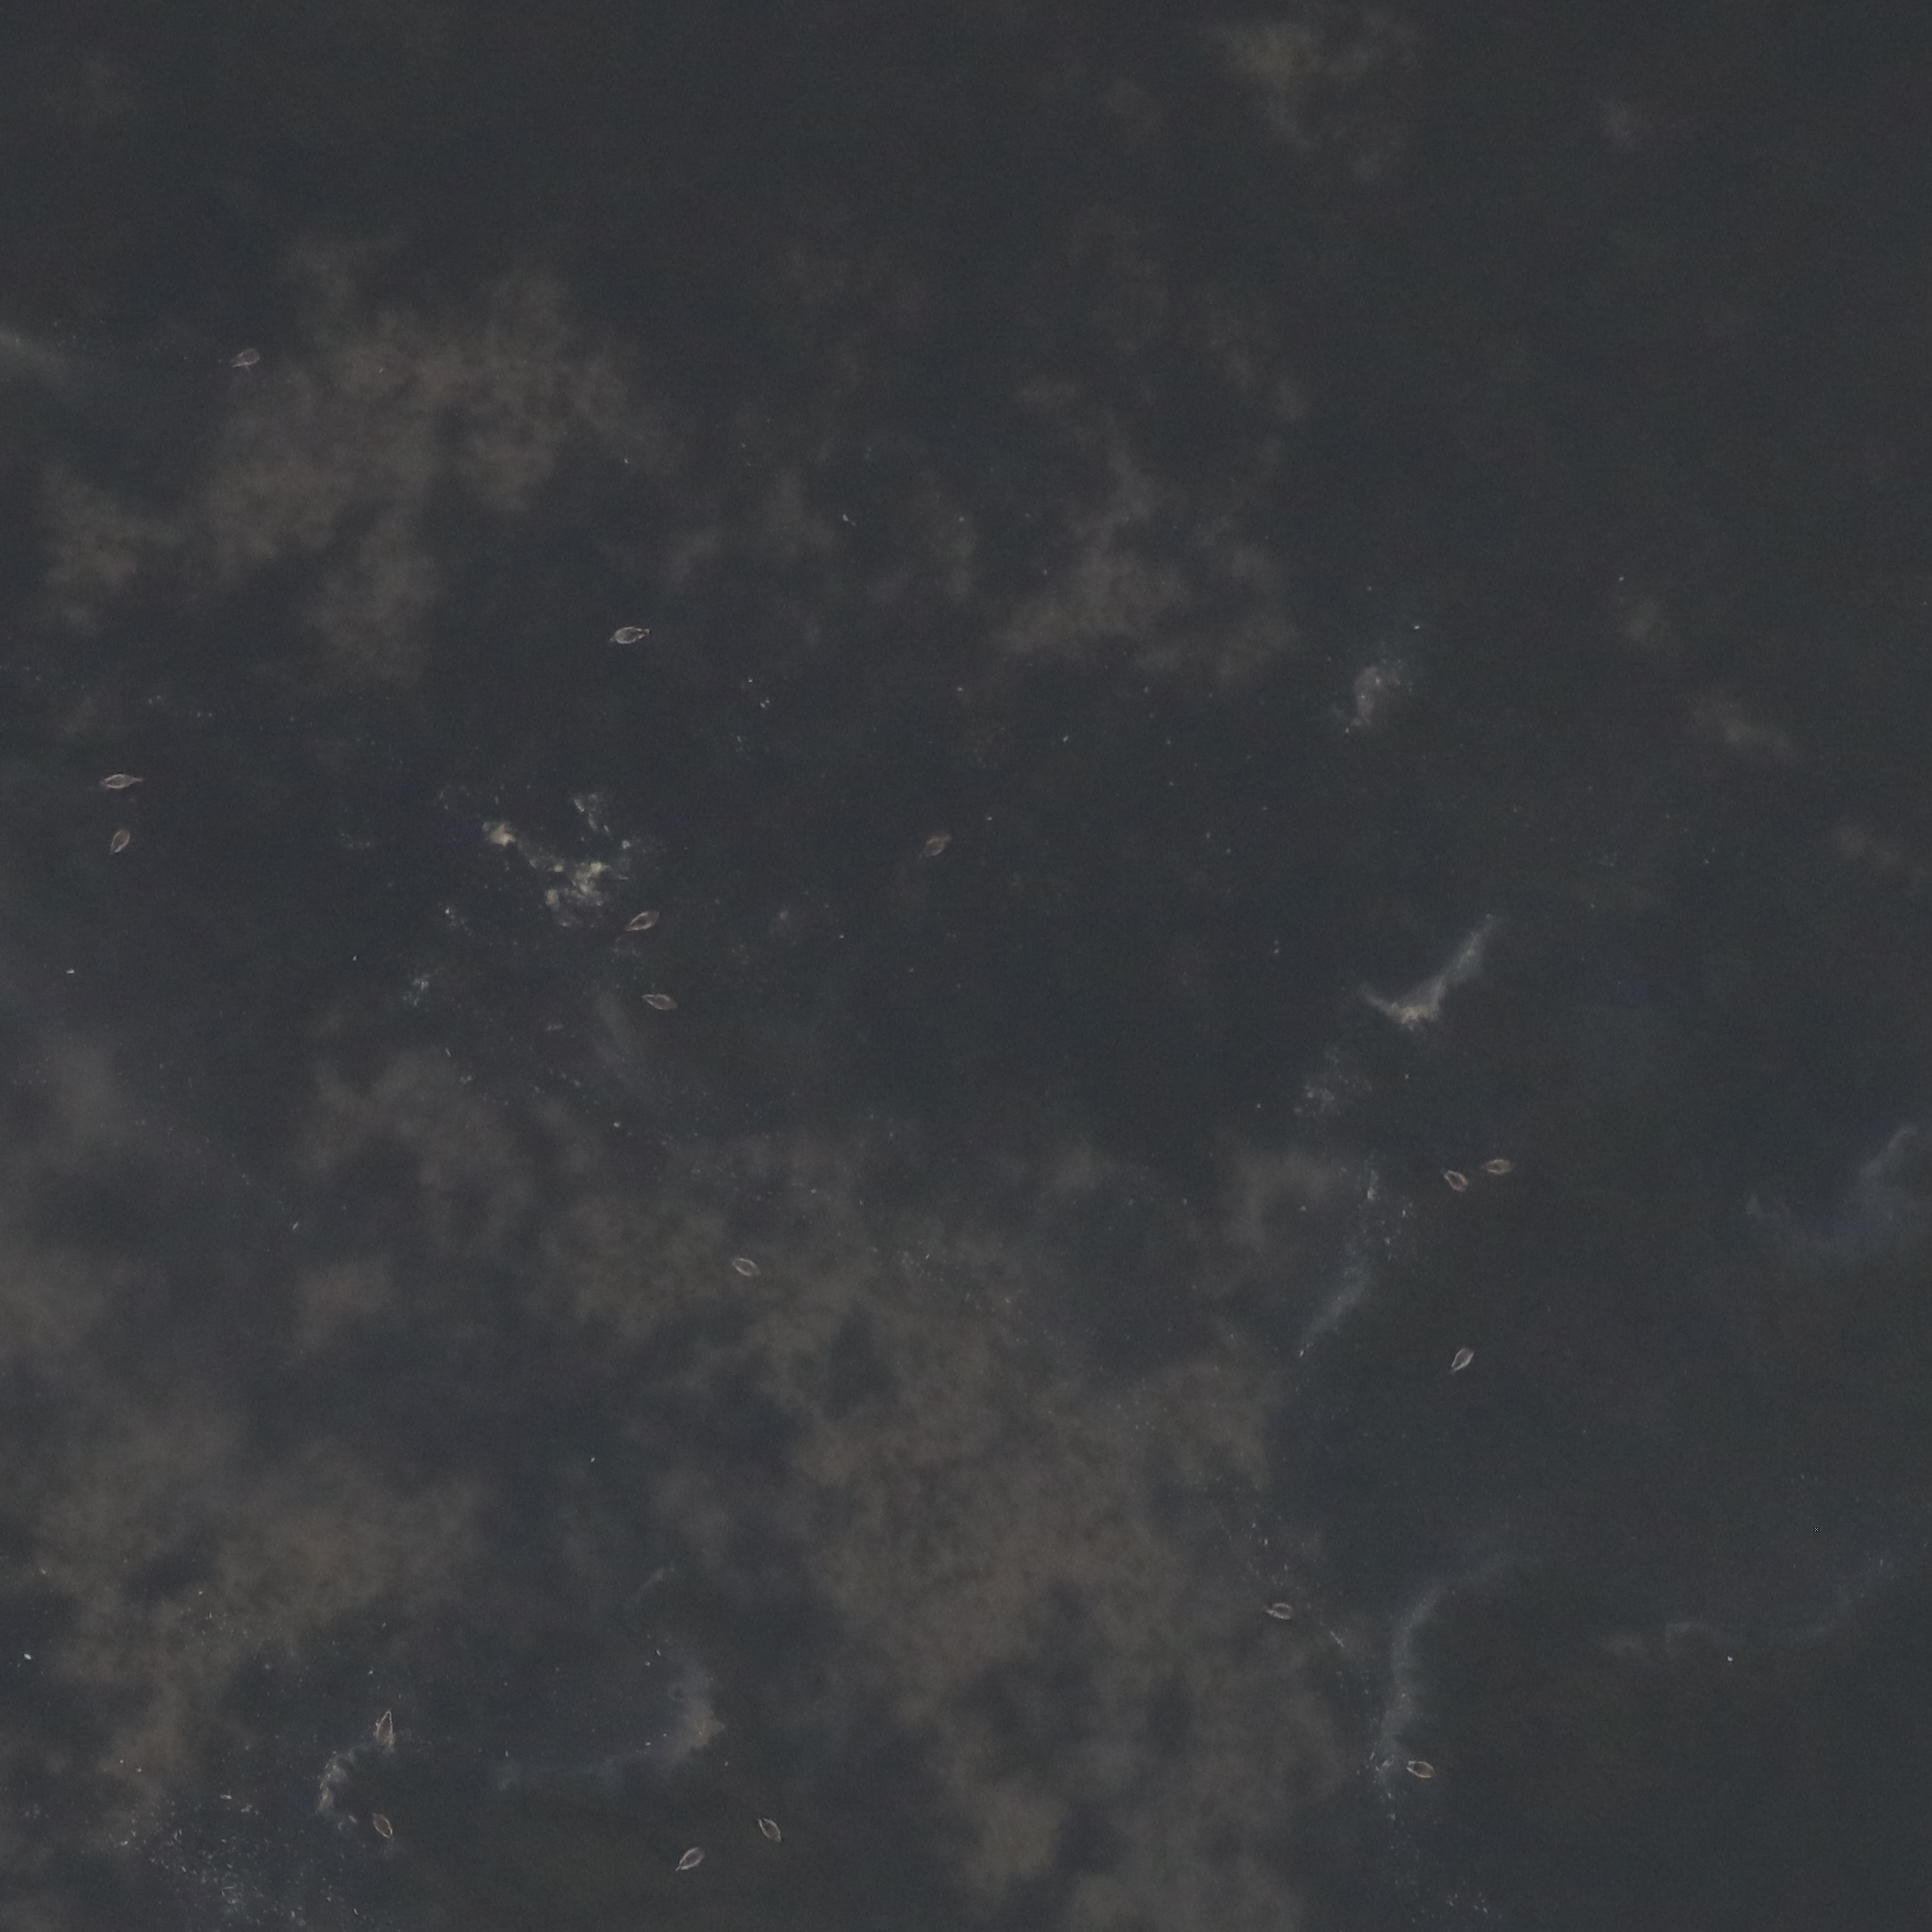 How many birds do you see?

17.